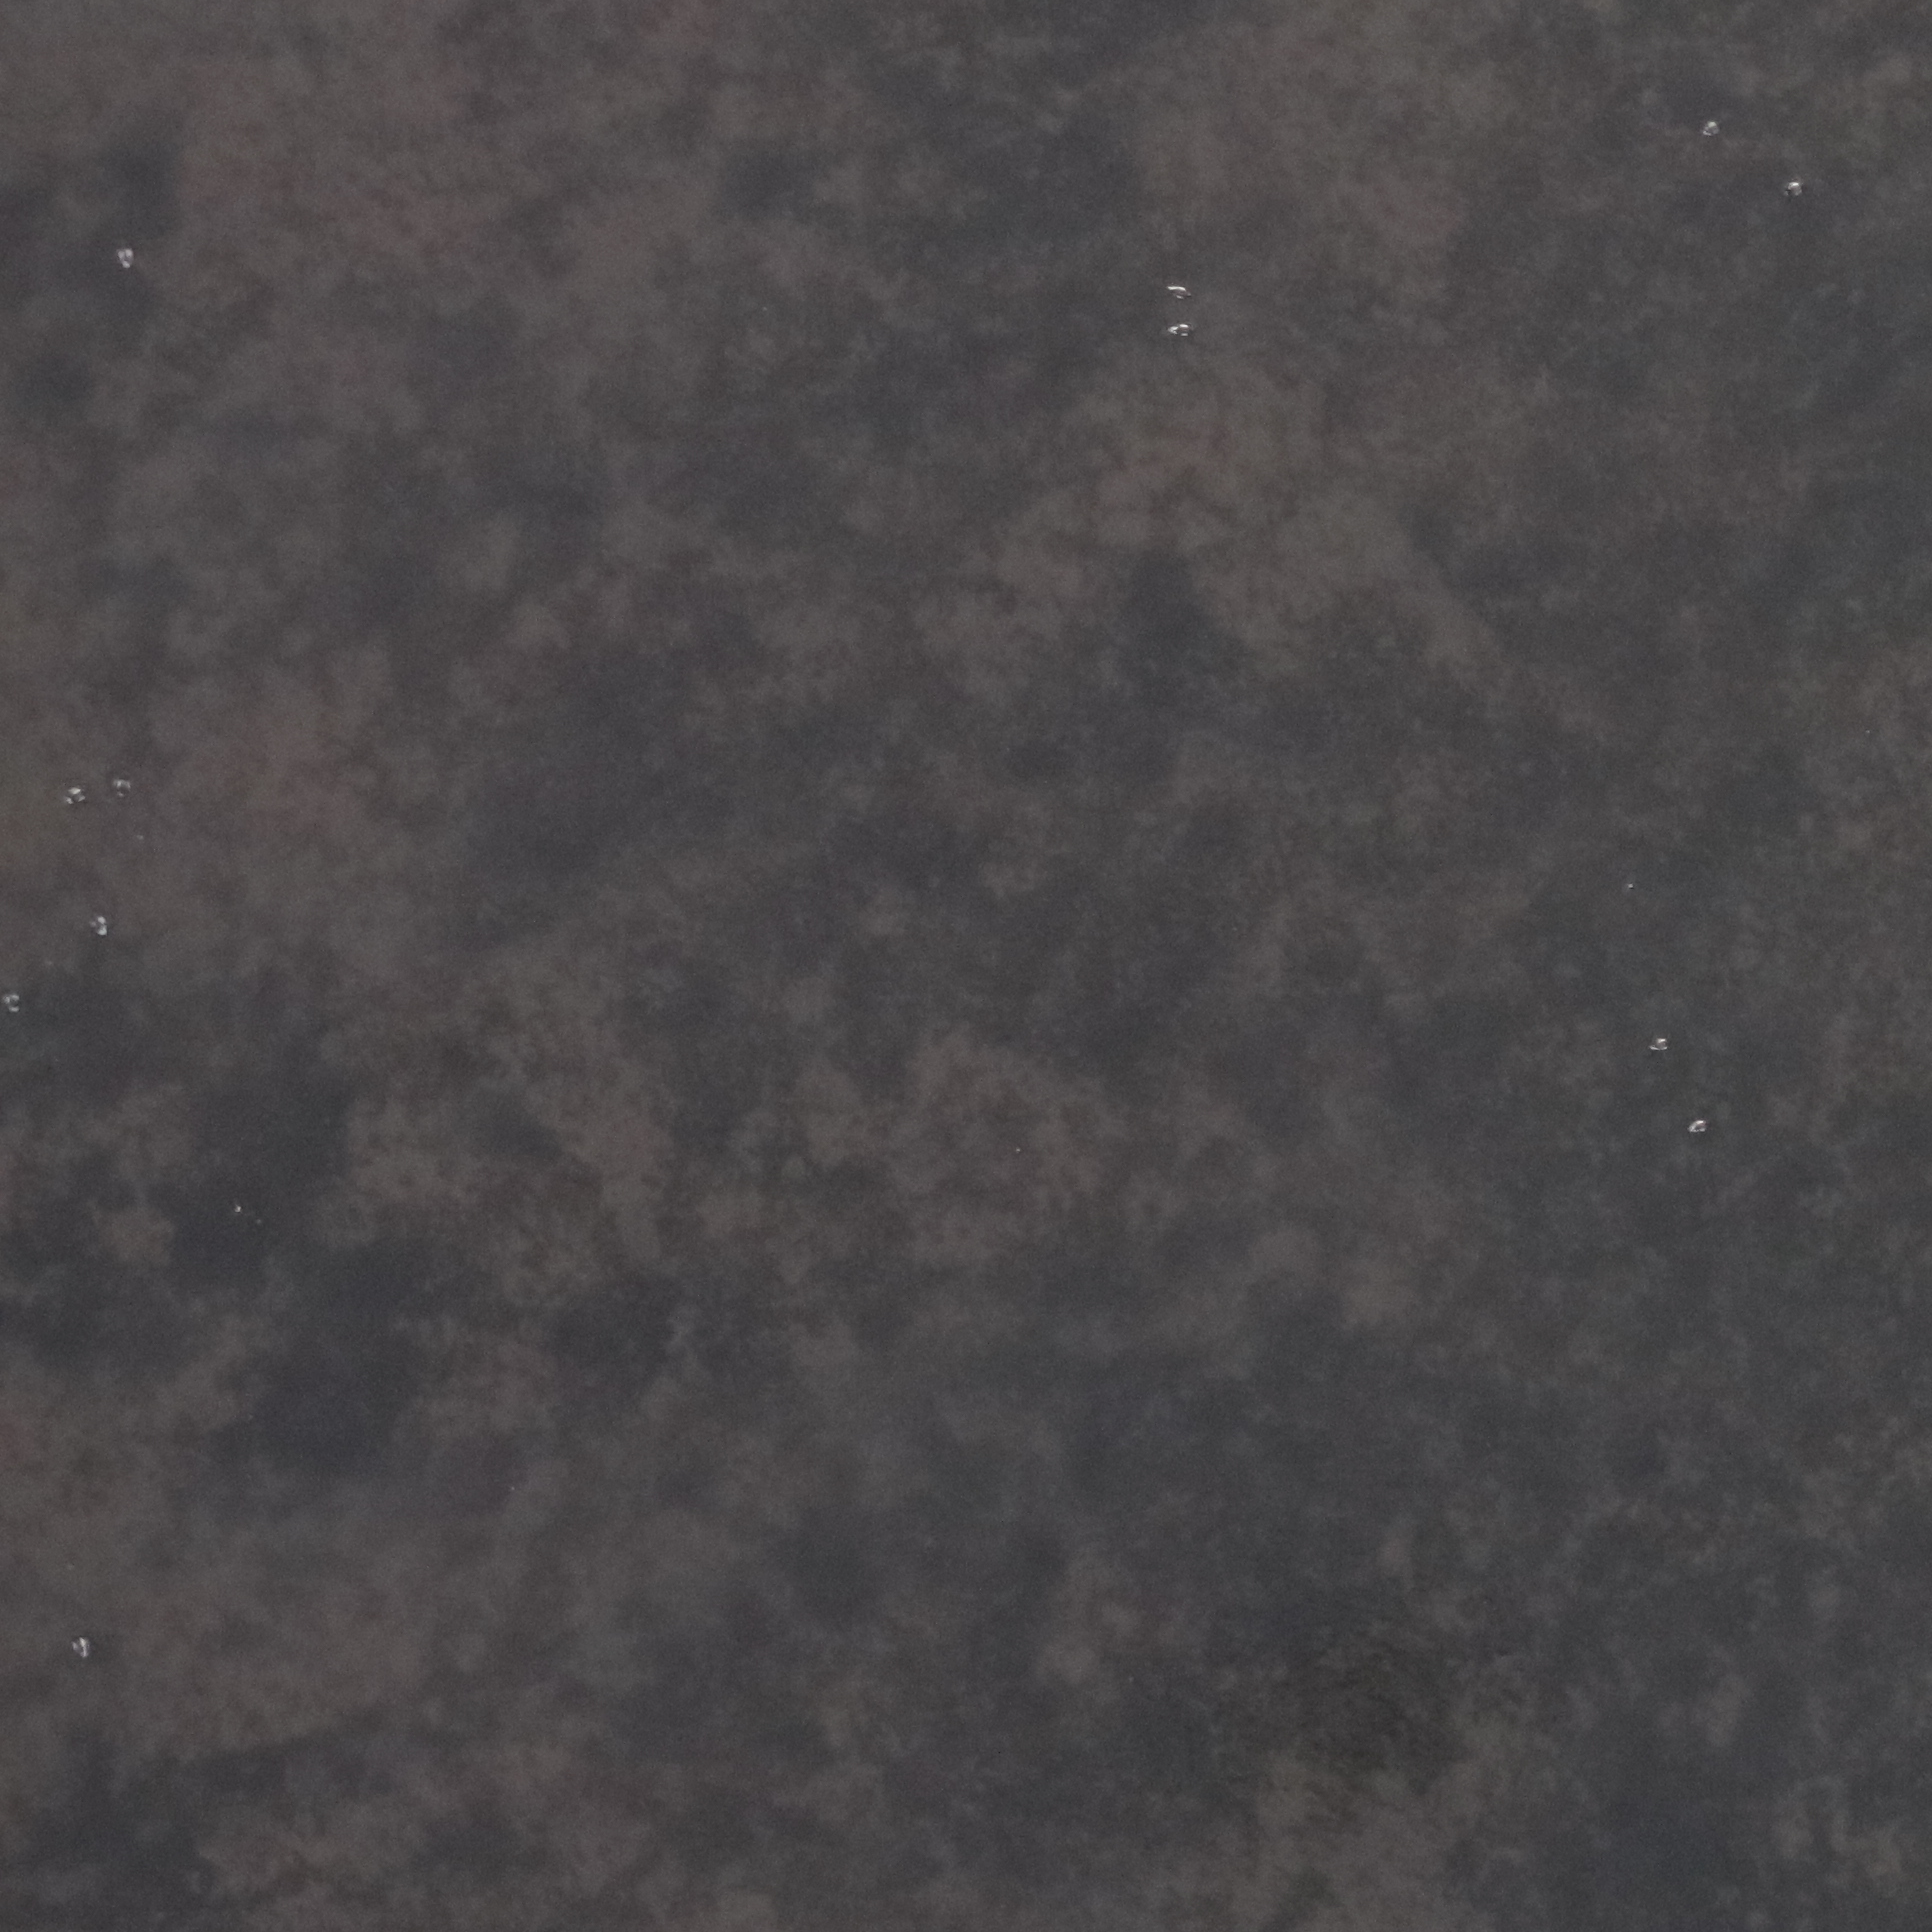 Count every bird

12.